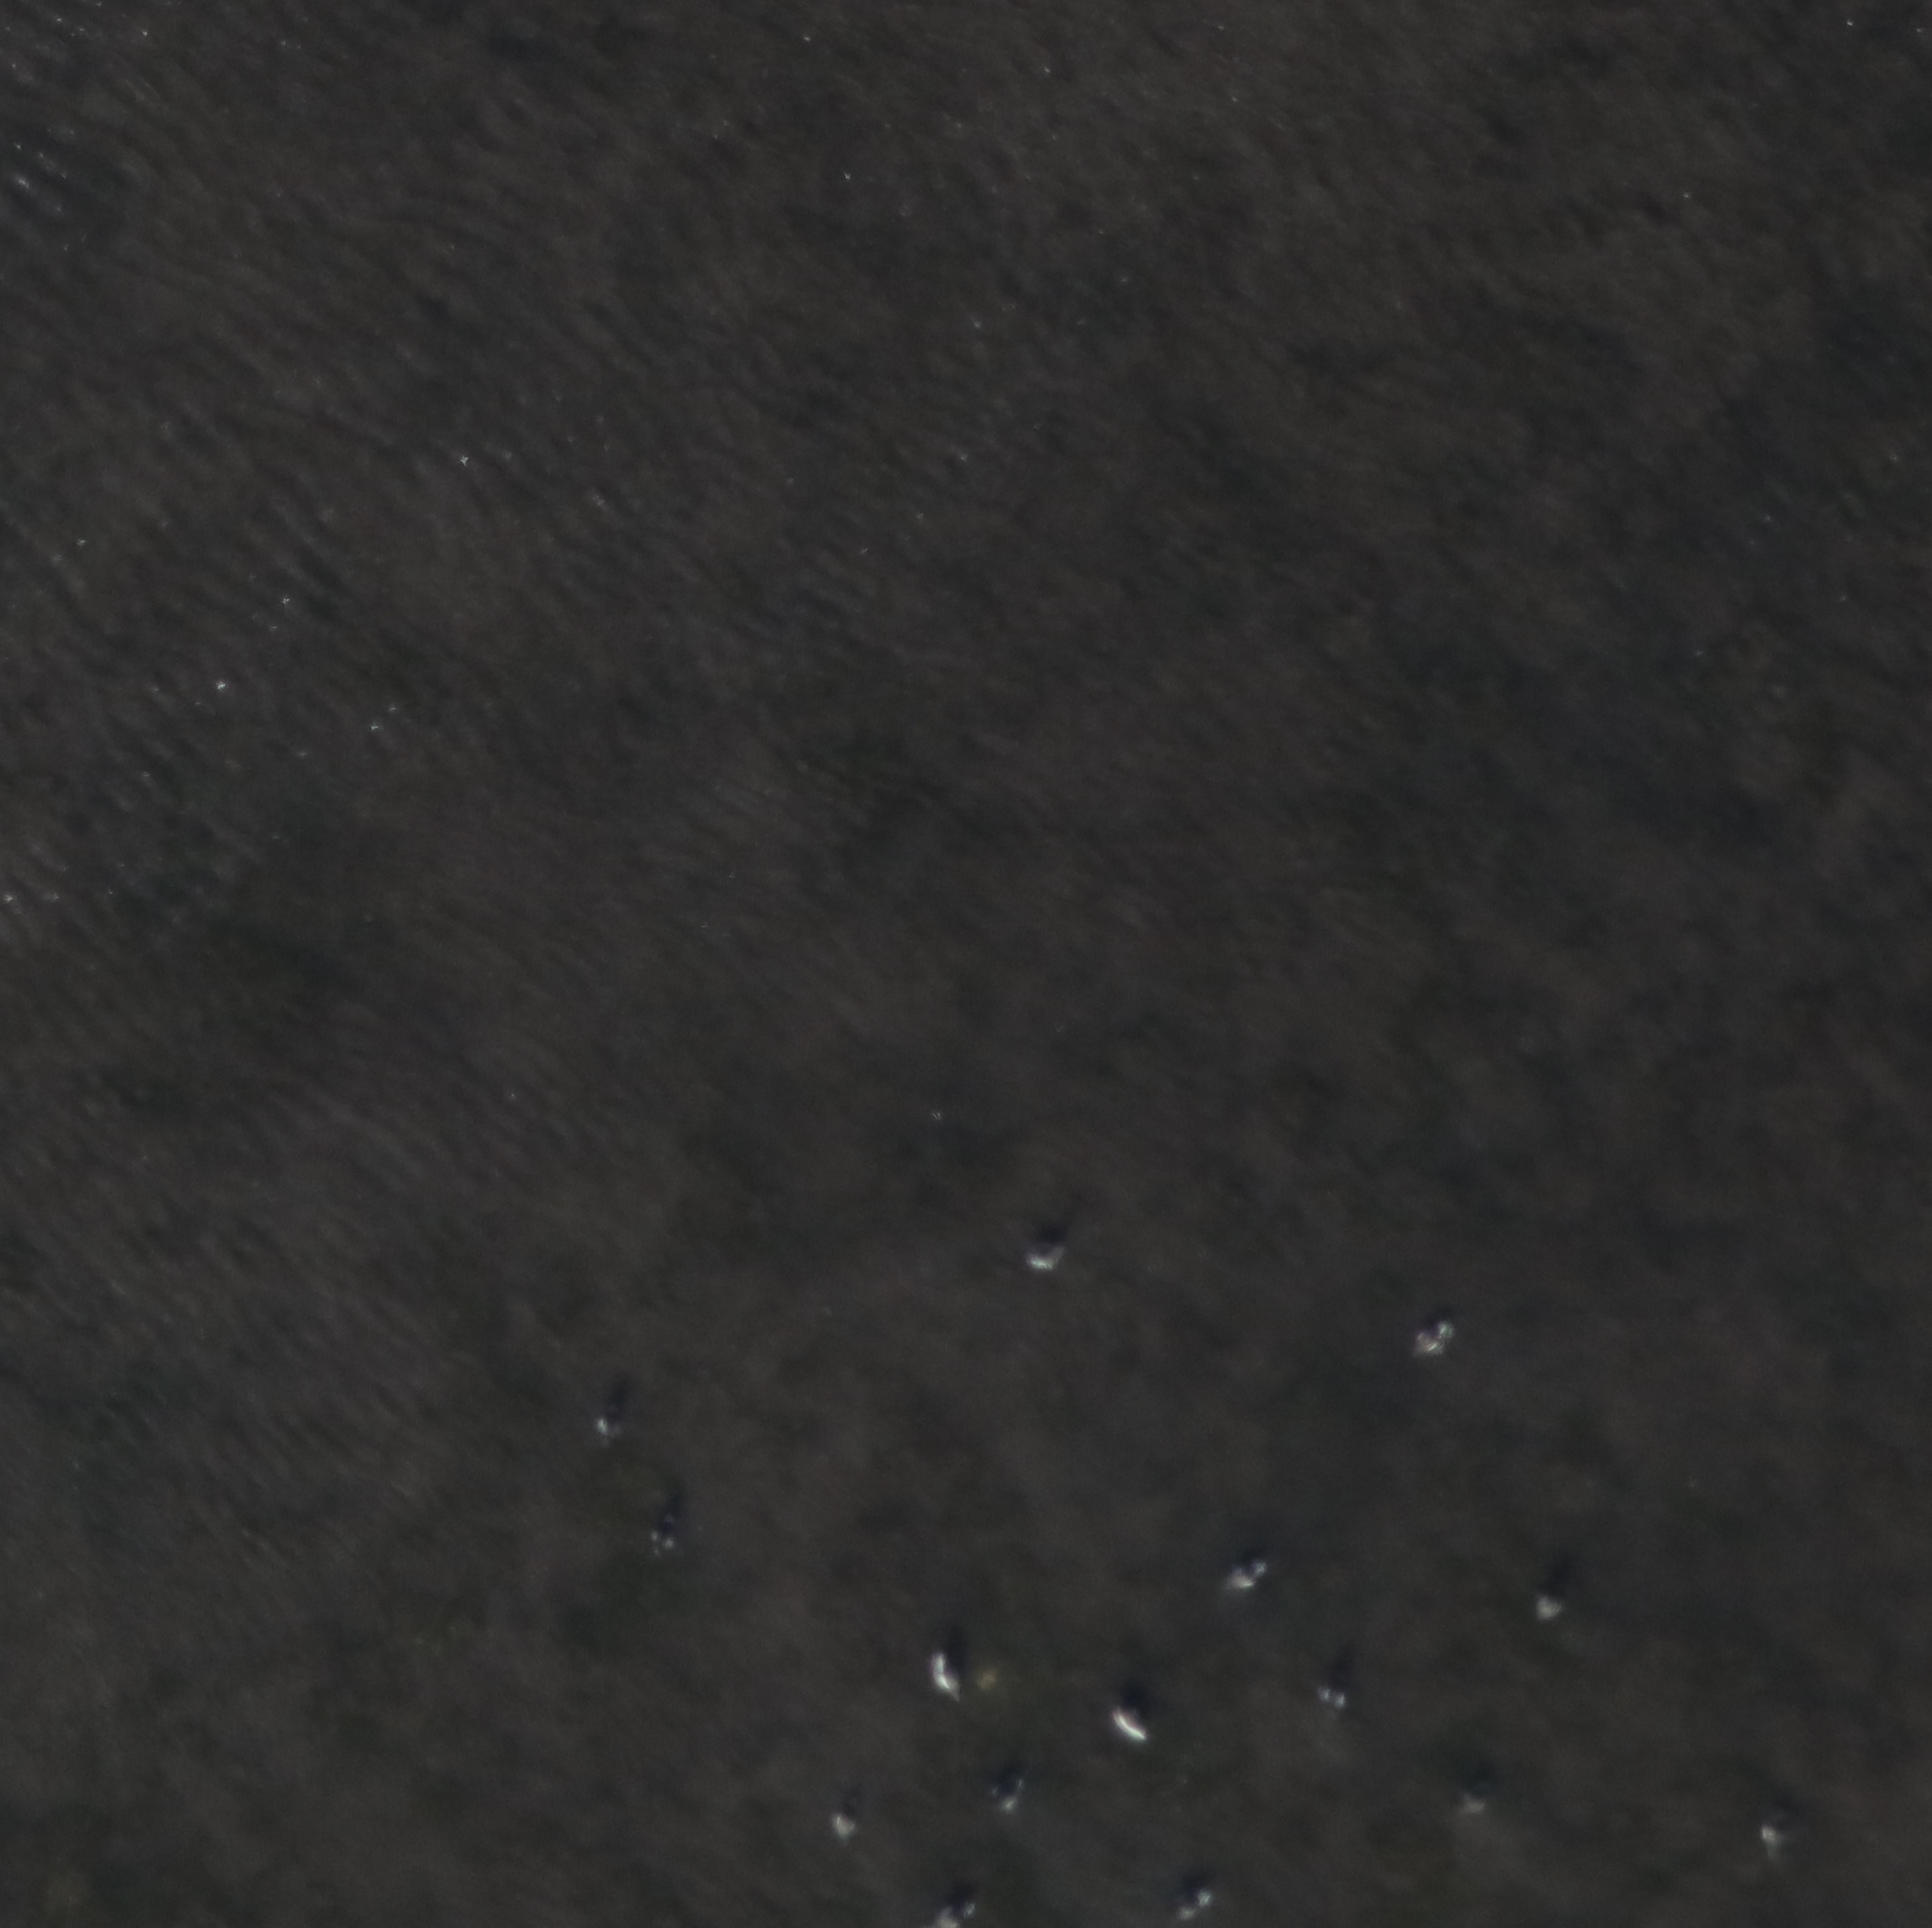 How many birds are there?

15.